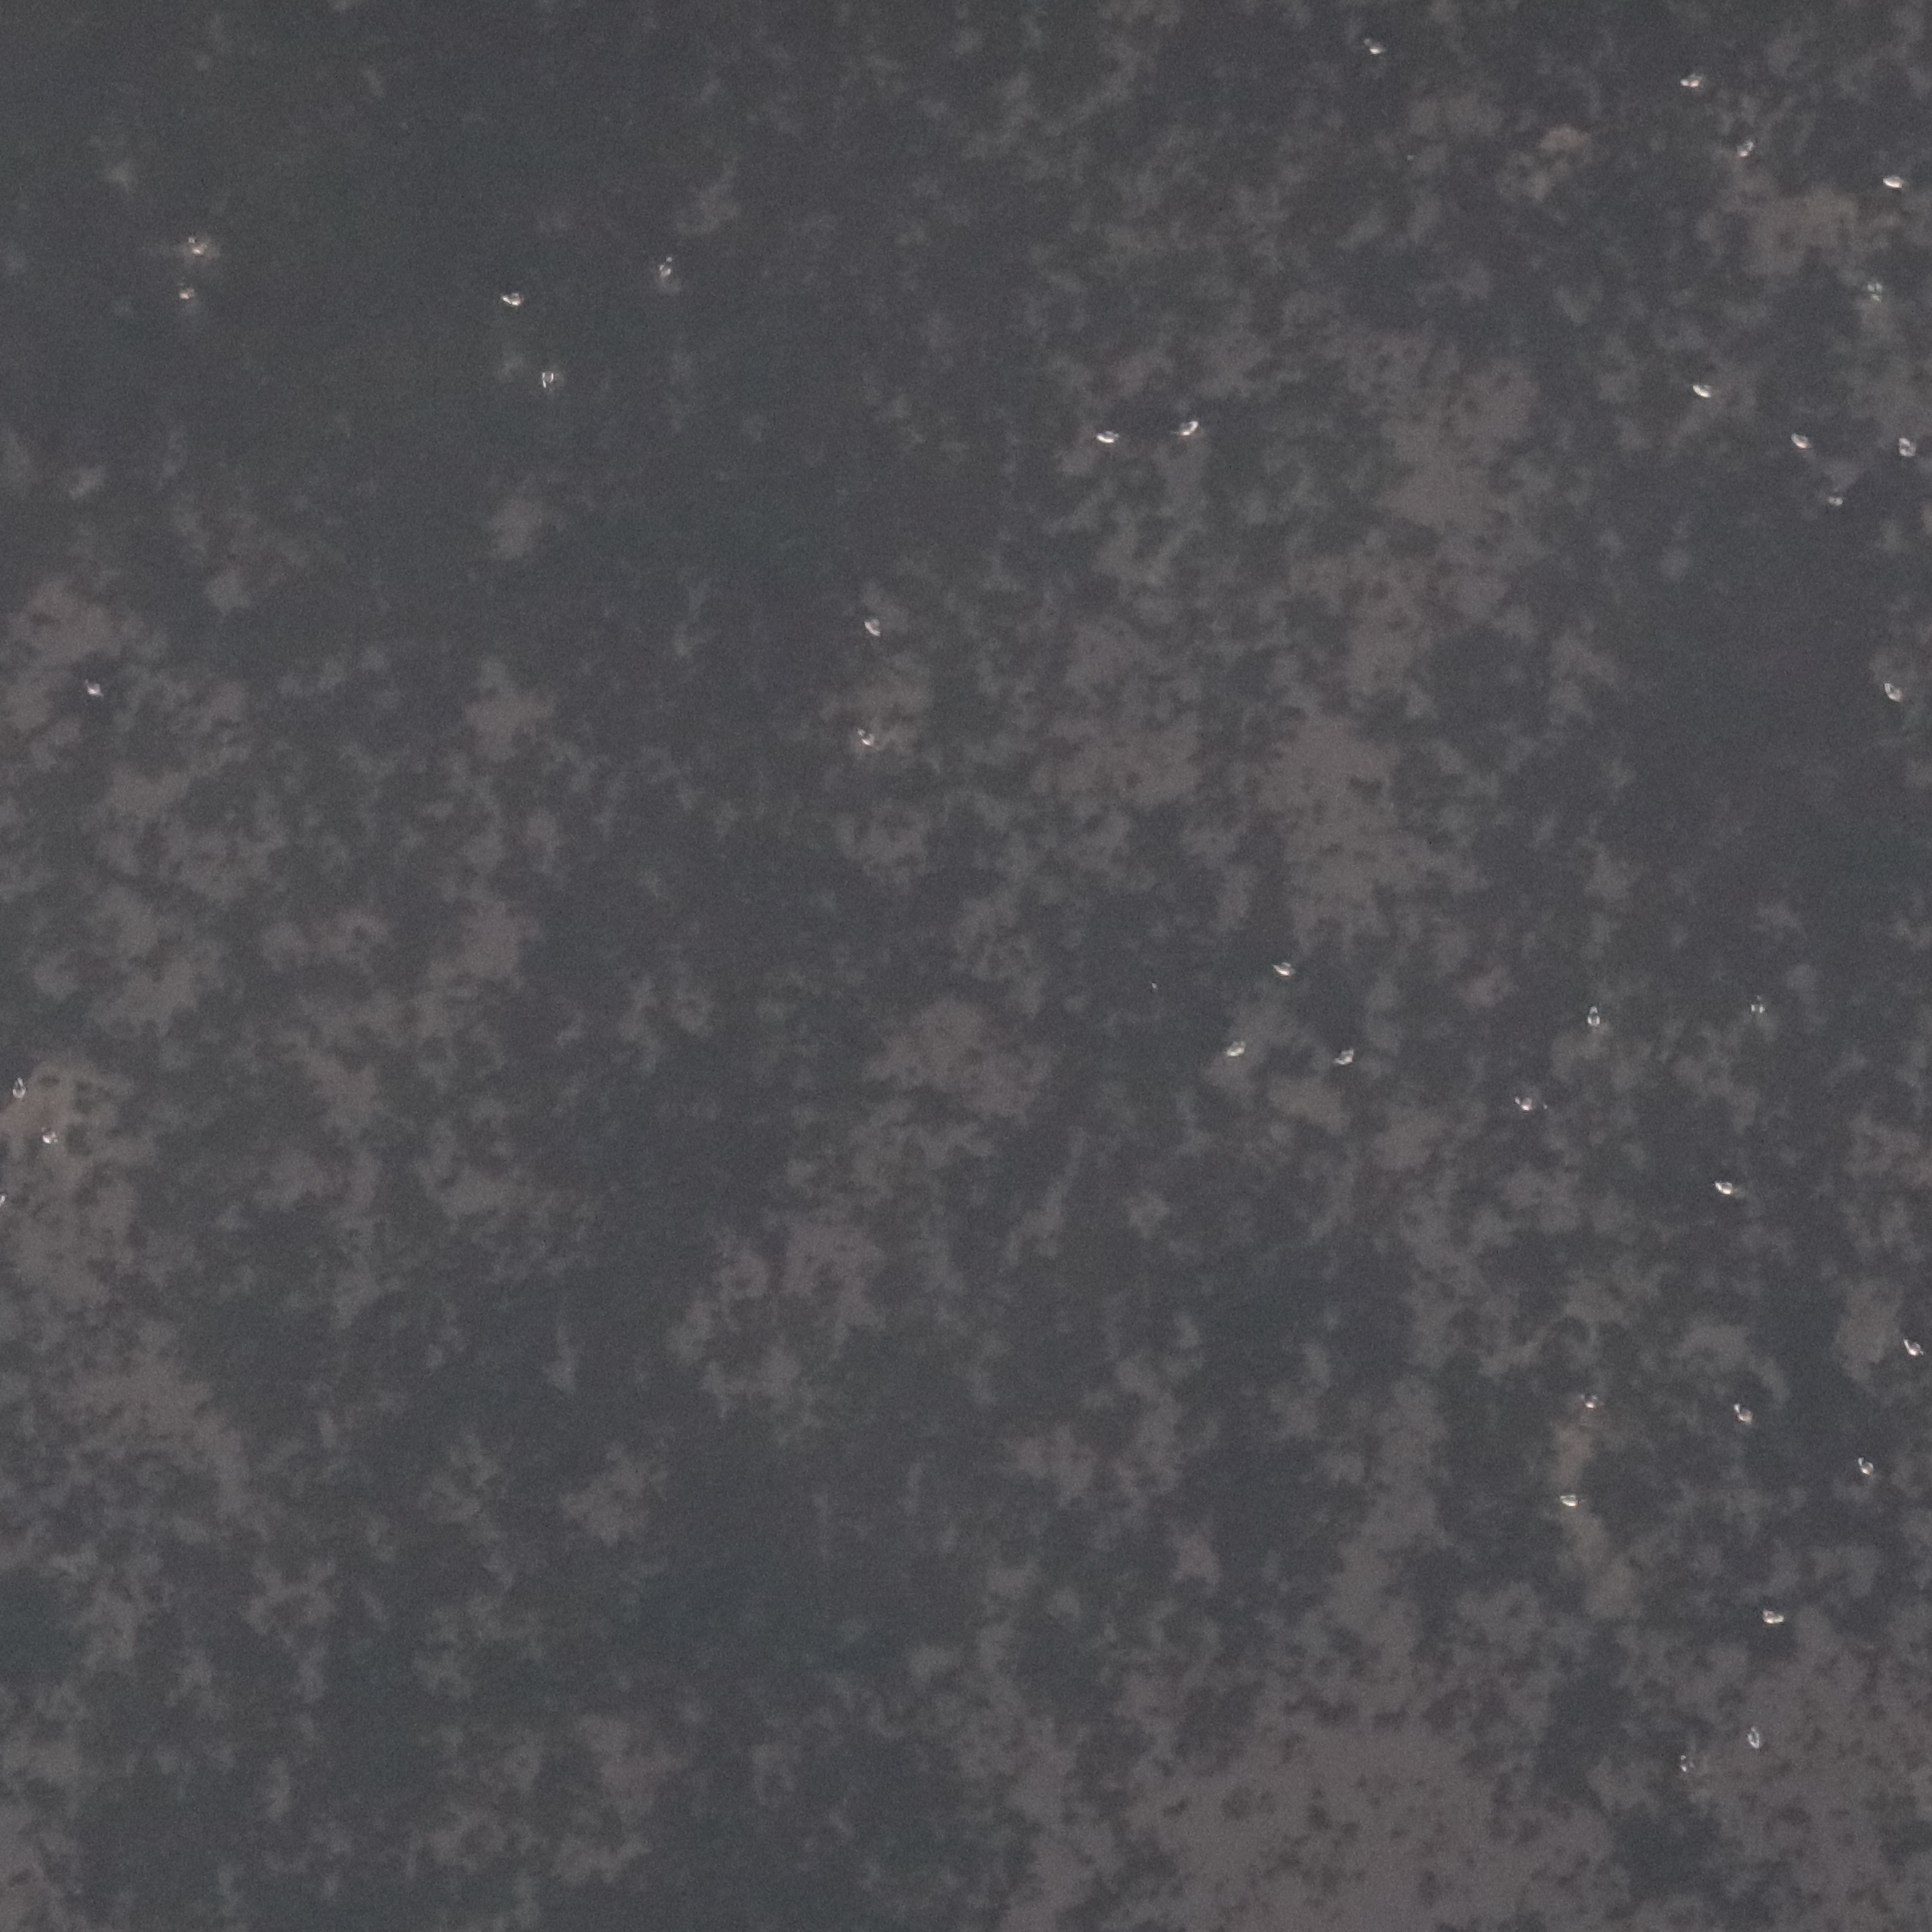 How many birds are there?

37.